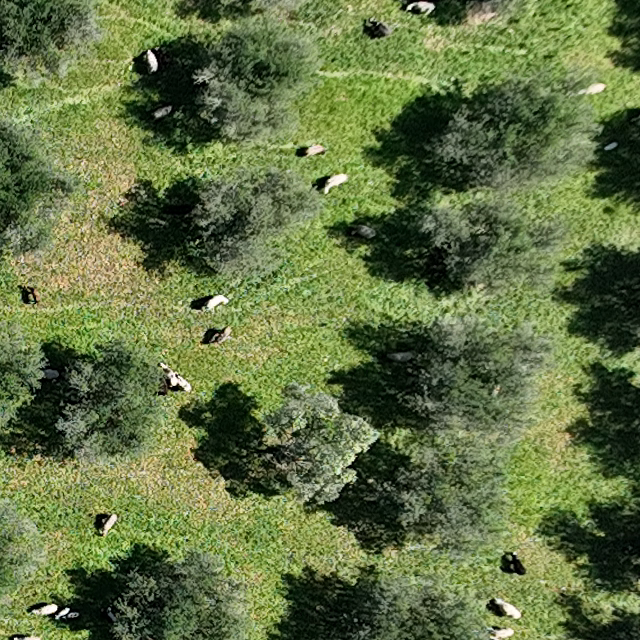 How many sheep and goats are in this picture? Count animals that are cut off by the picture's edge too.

20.